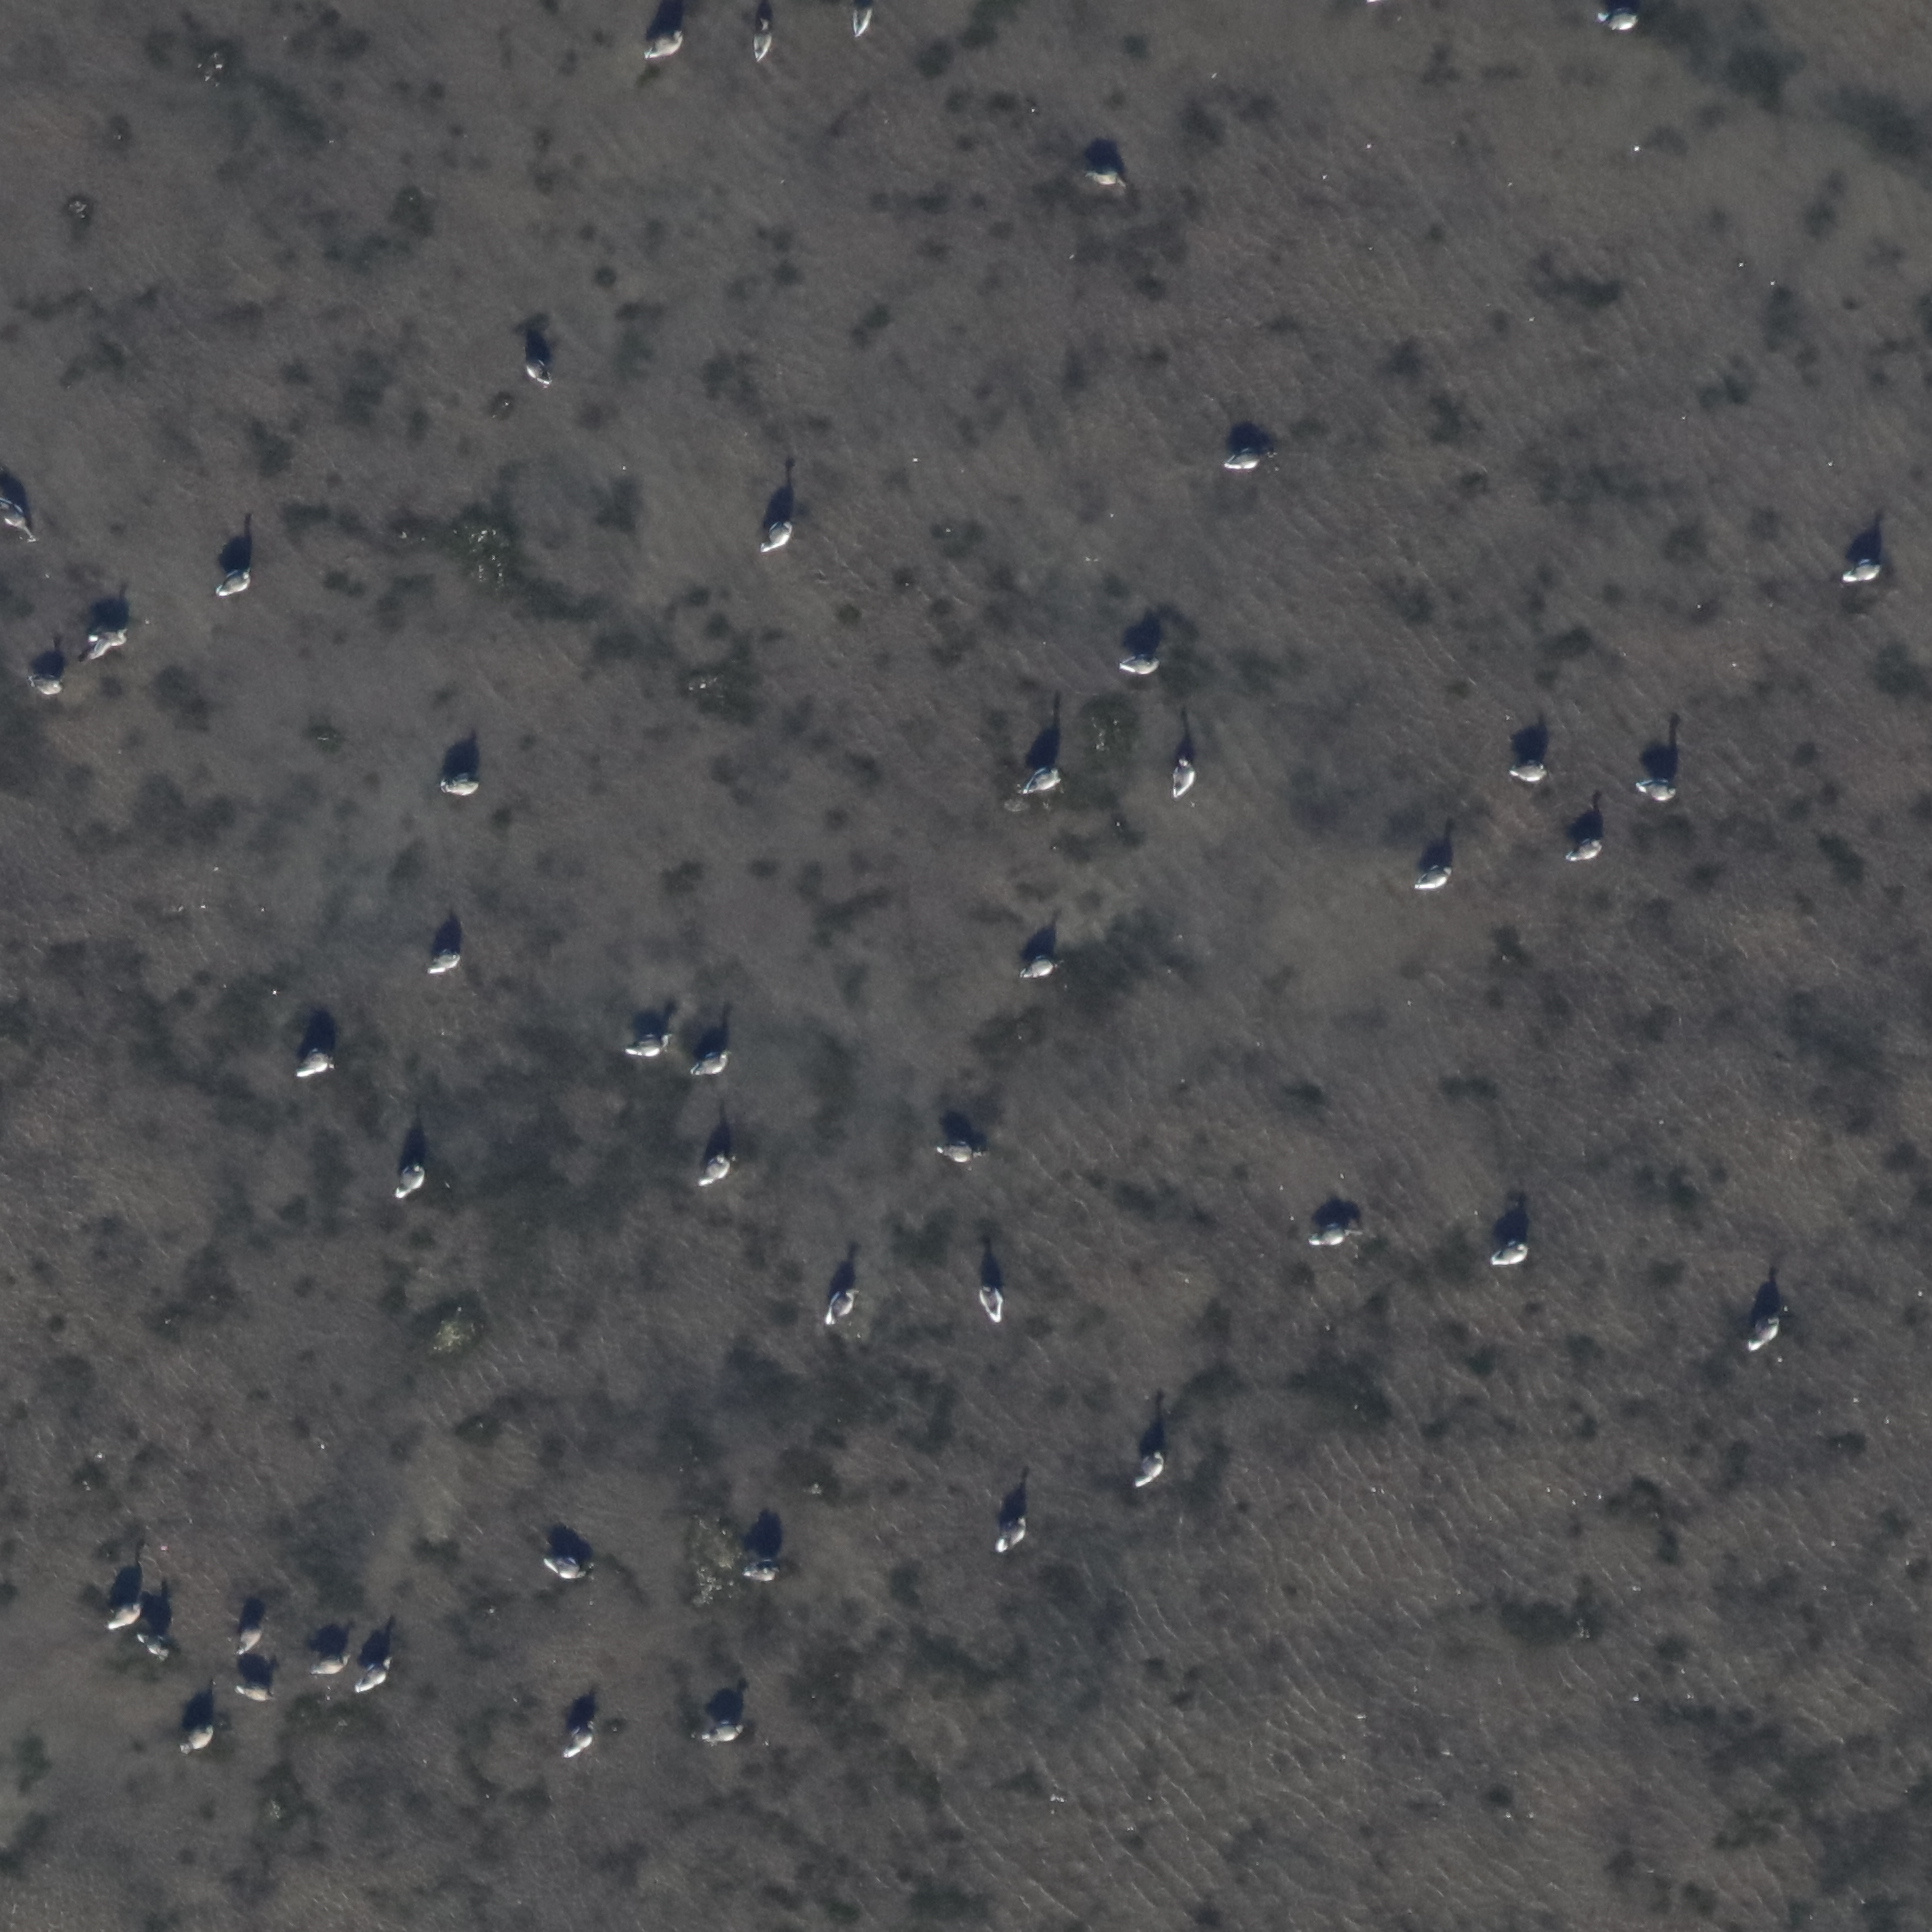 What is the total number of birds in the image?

47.